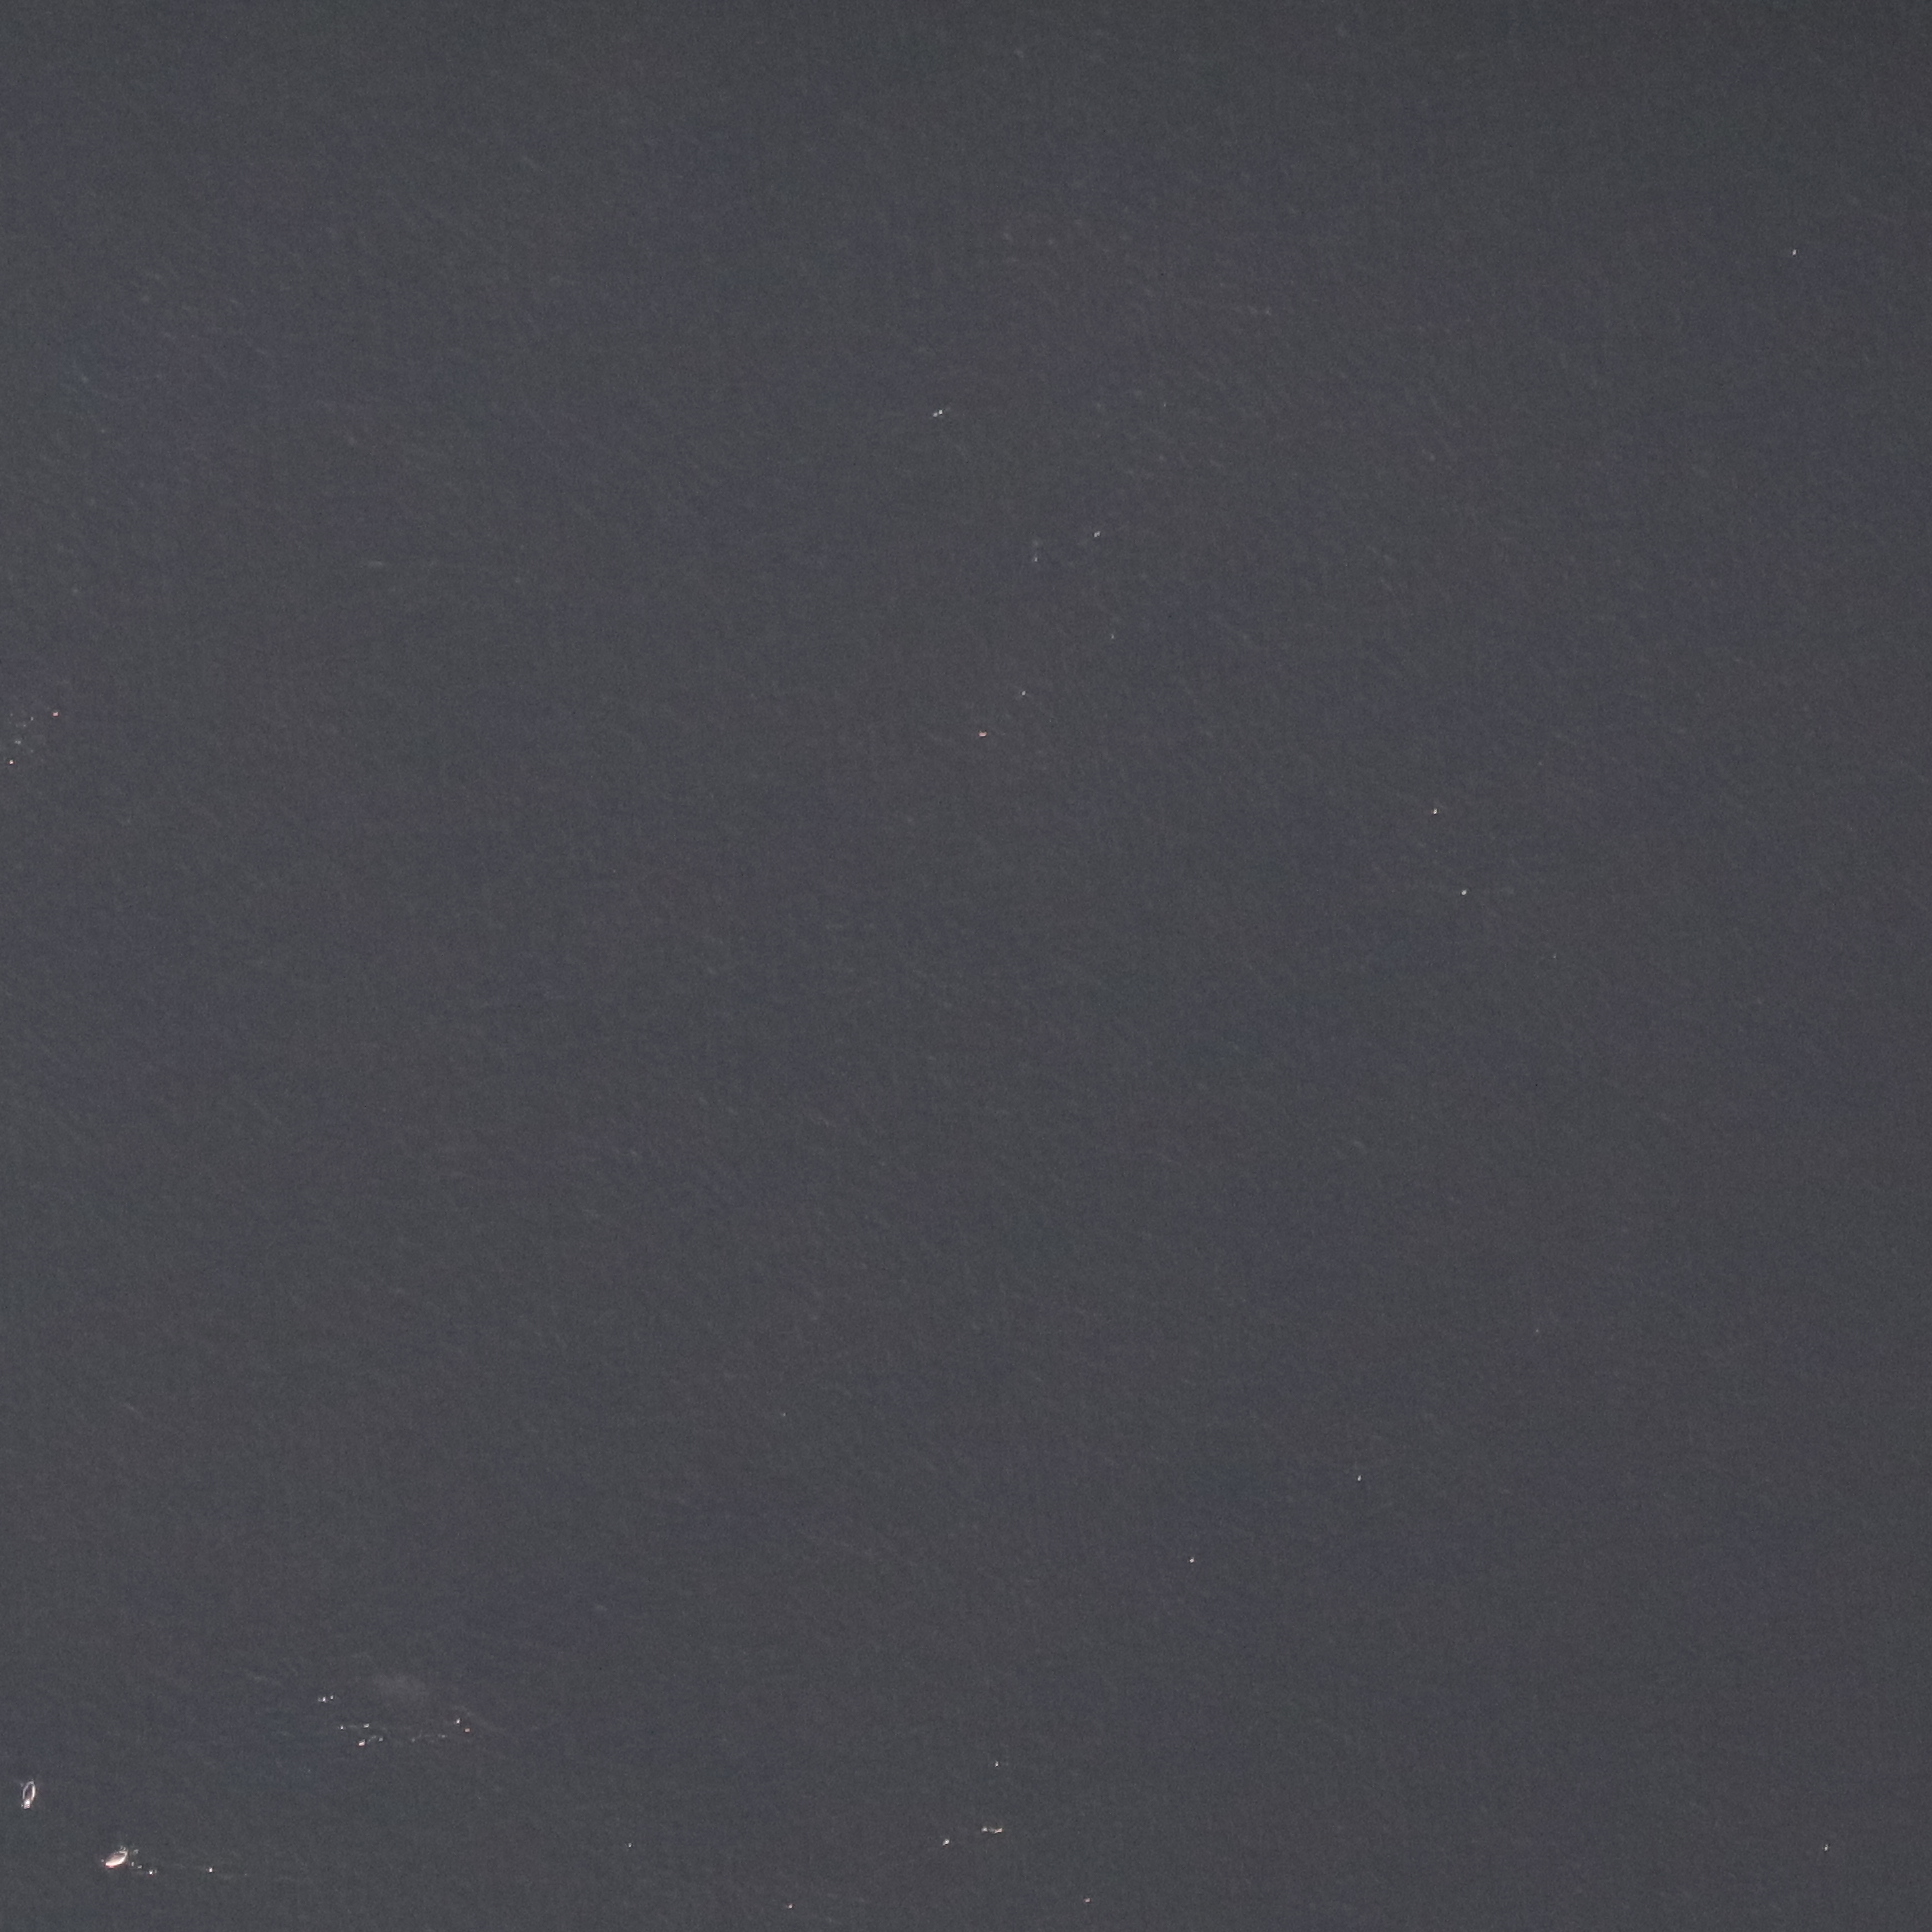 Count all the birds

2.